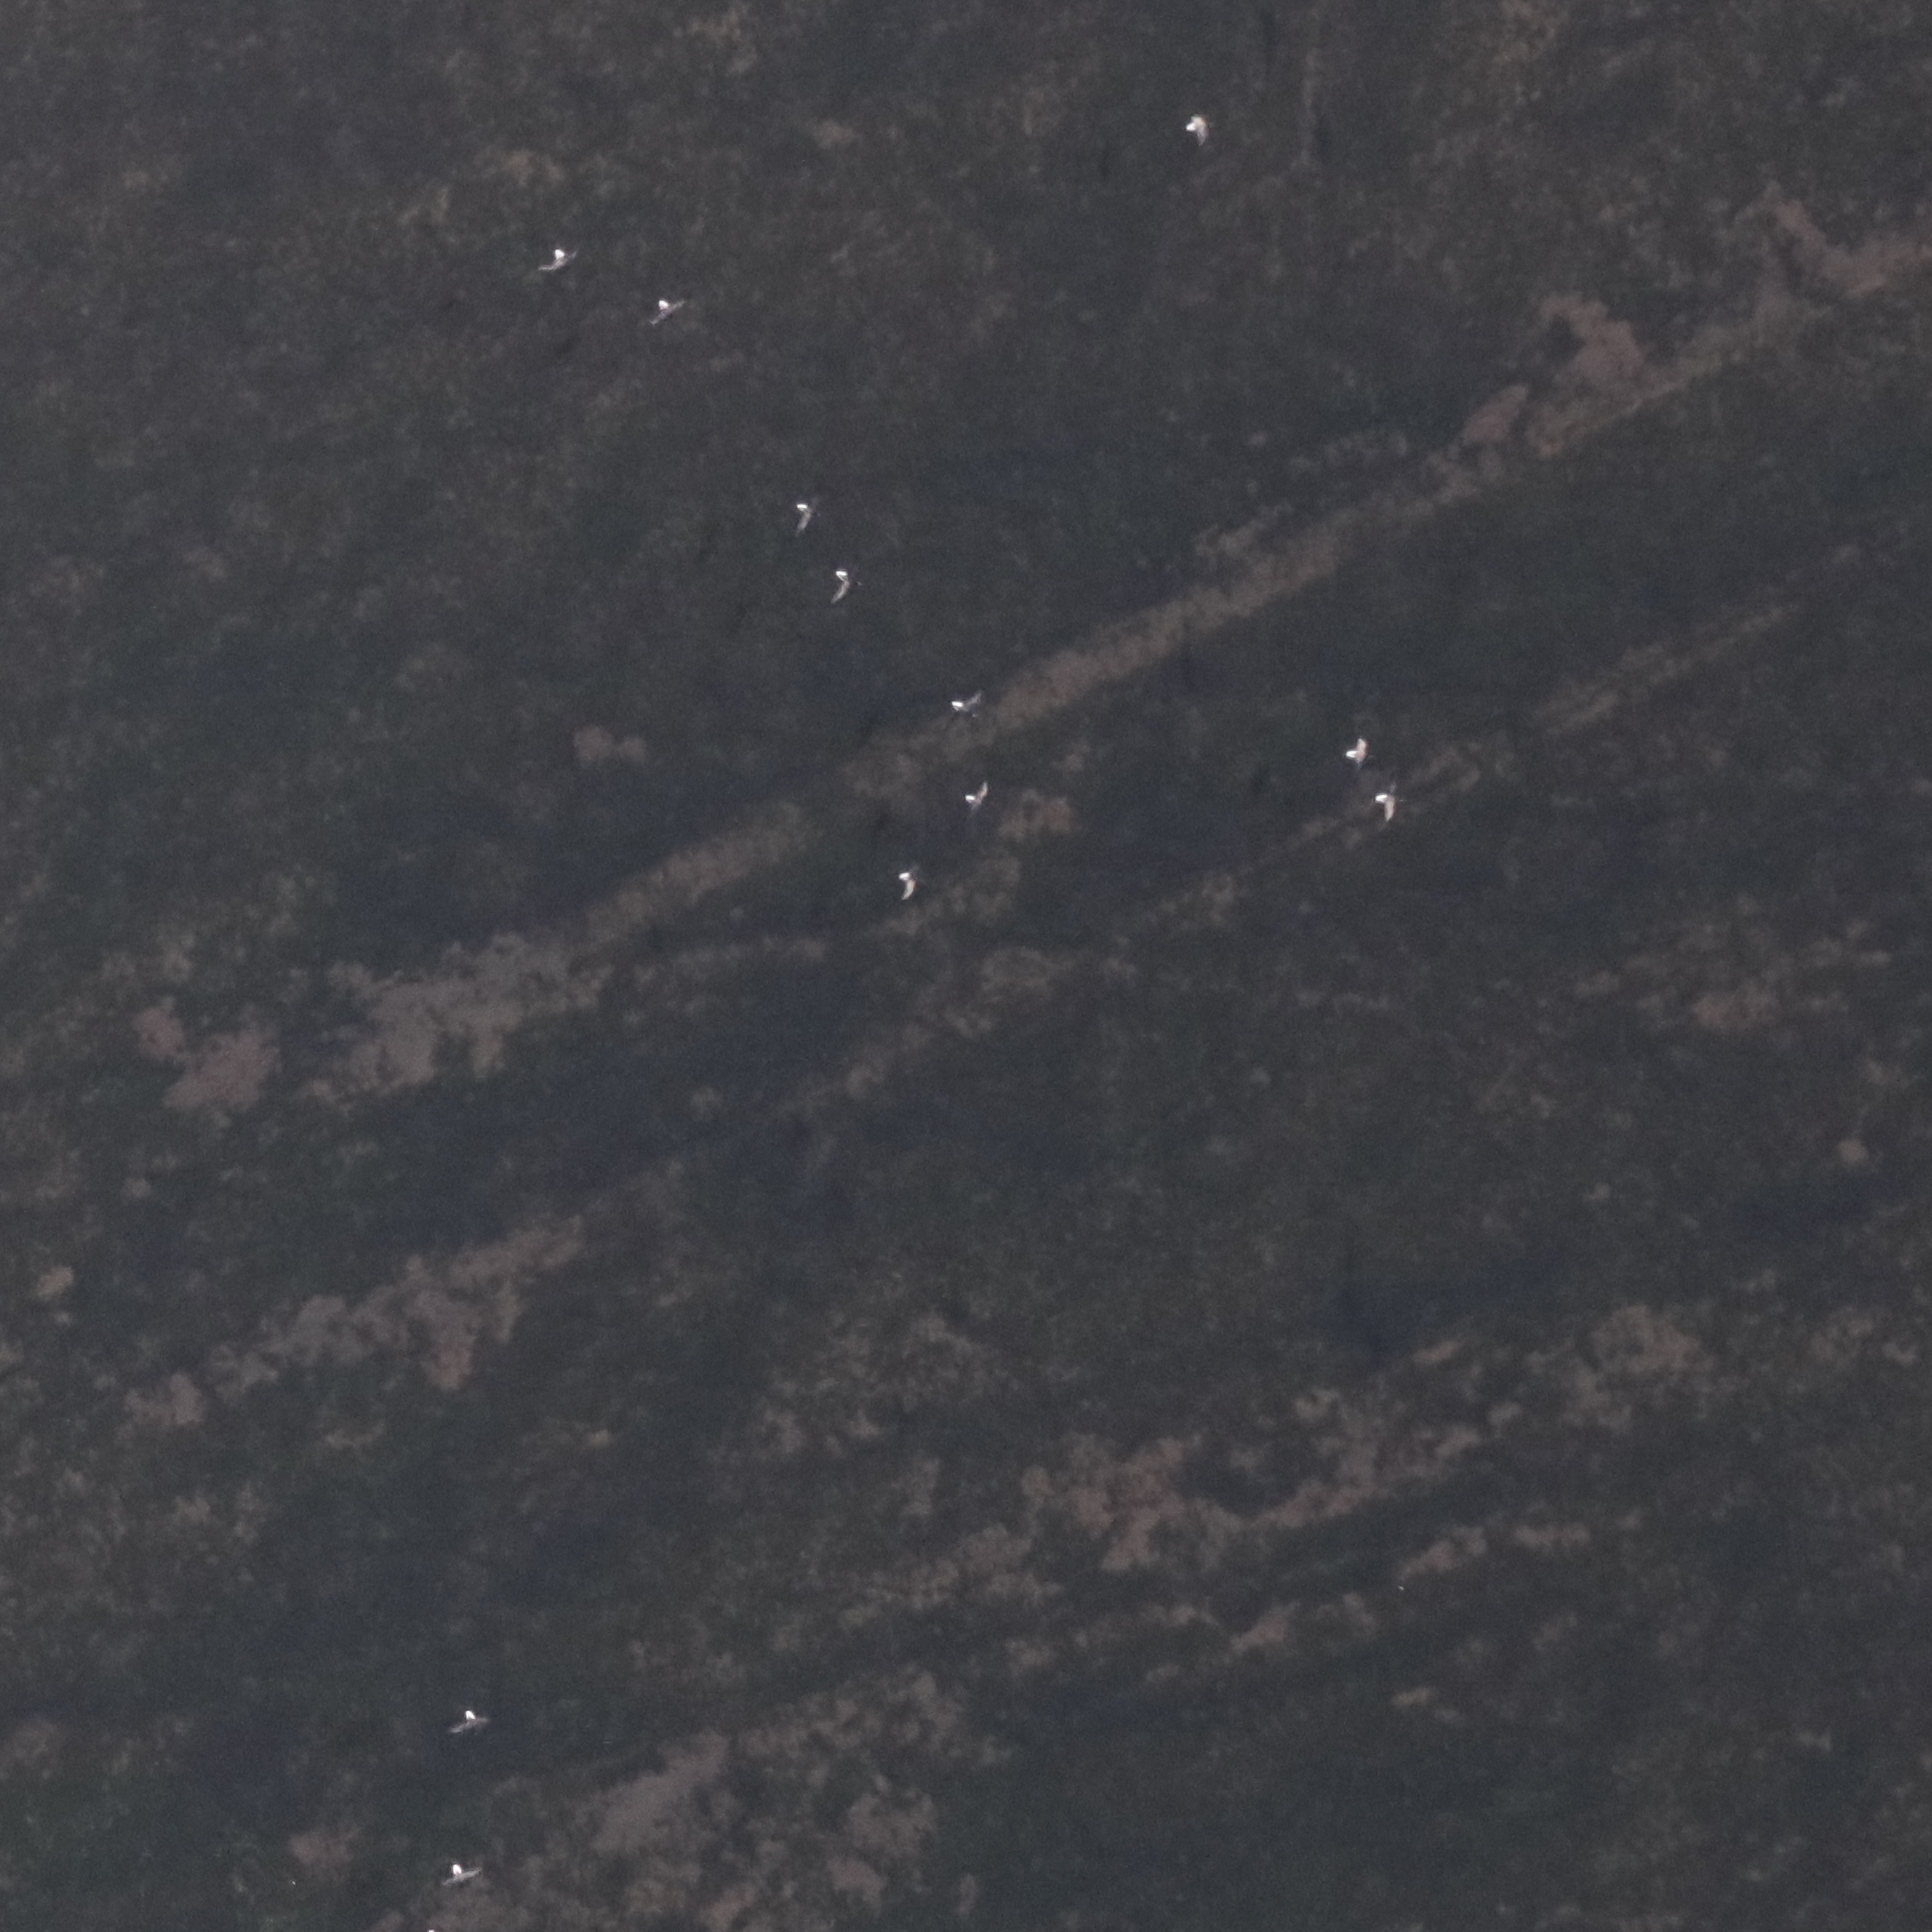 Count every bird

12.